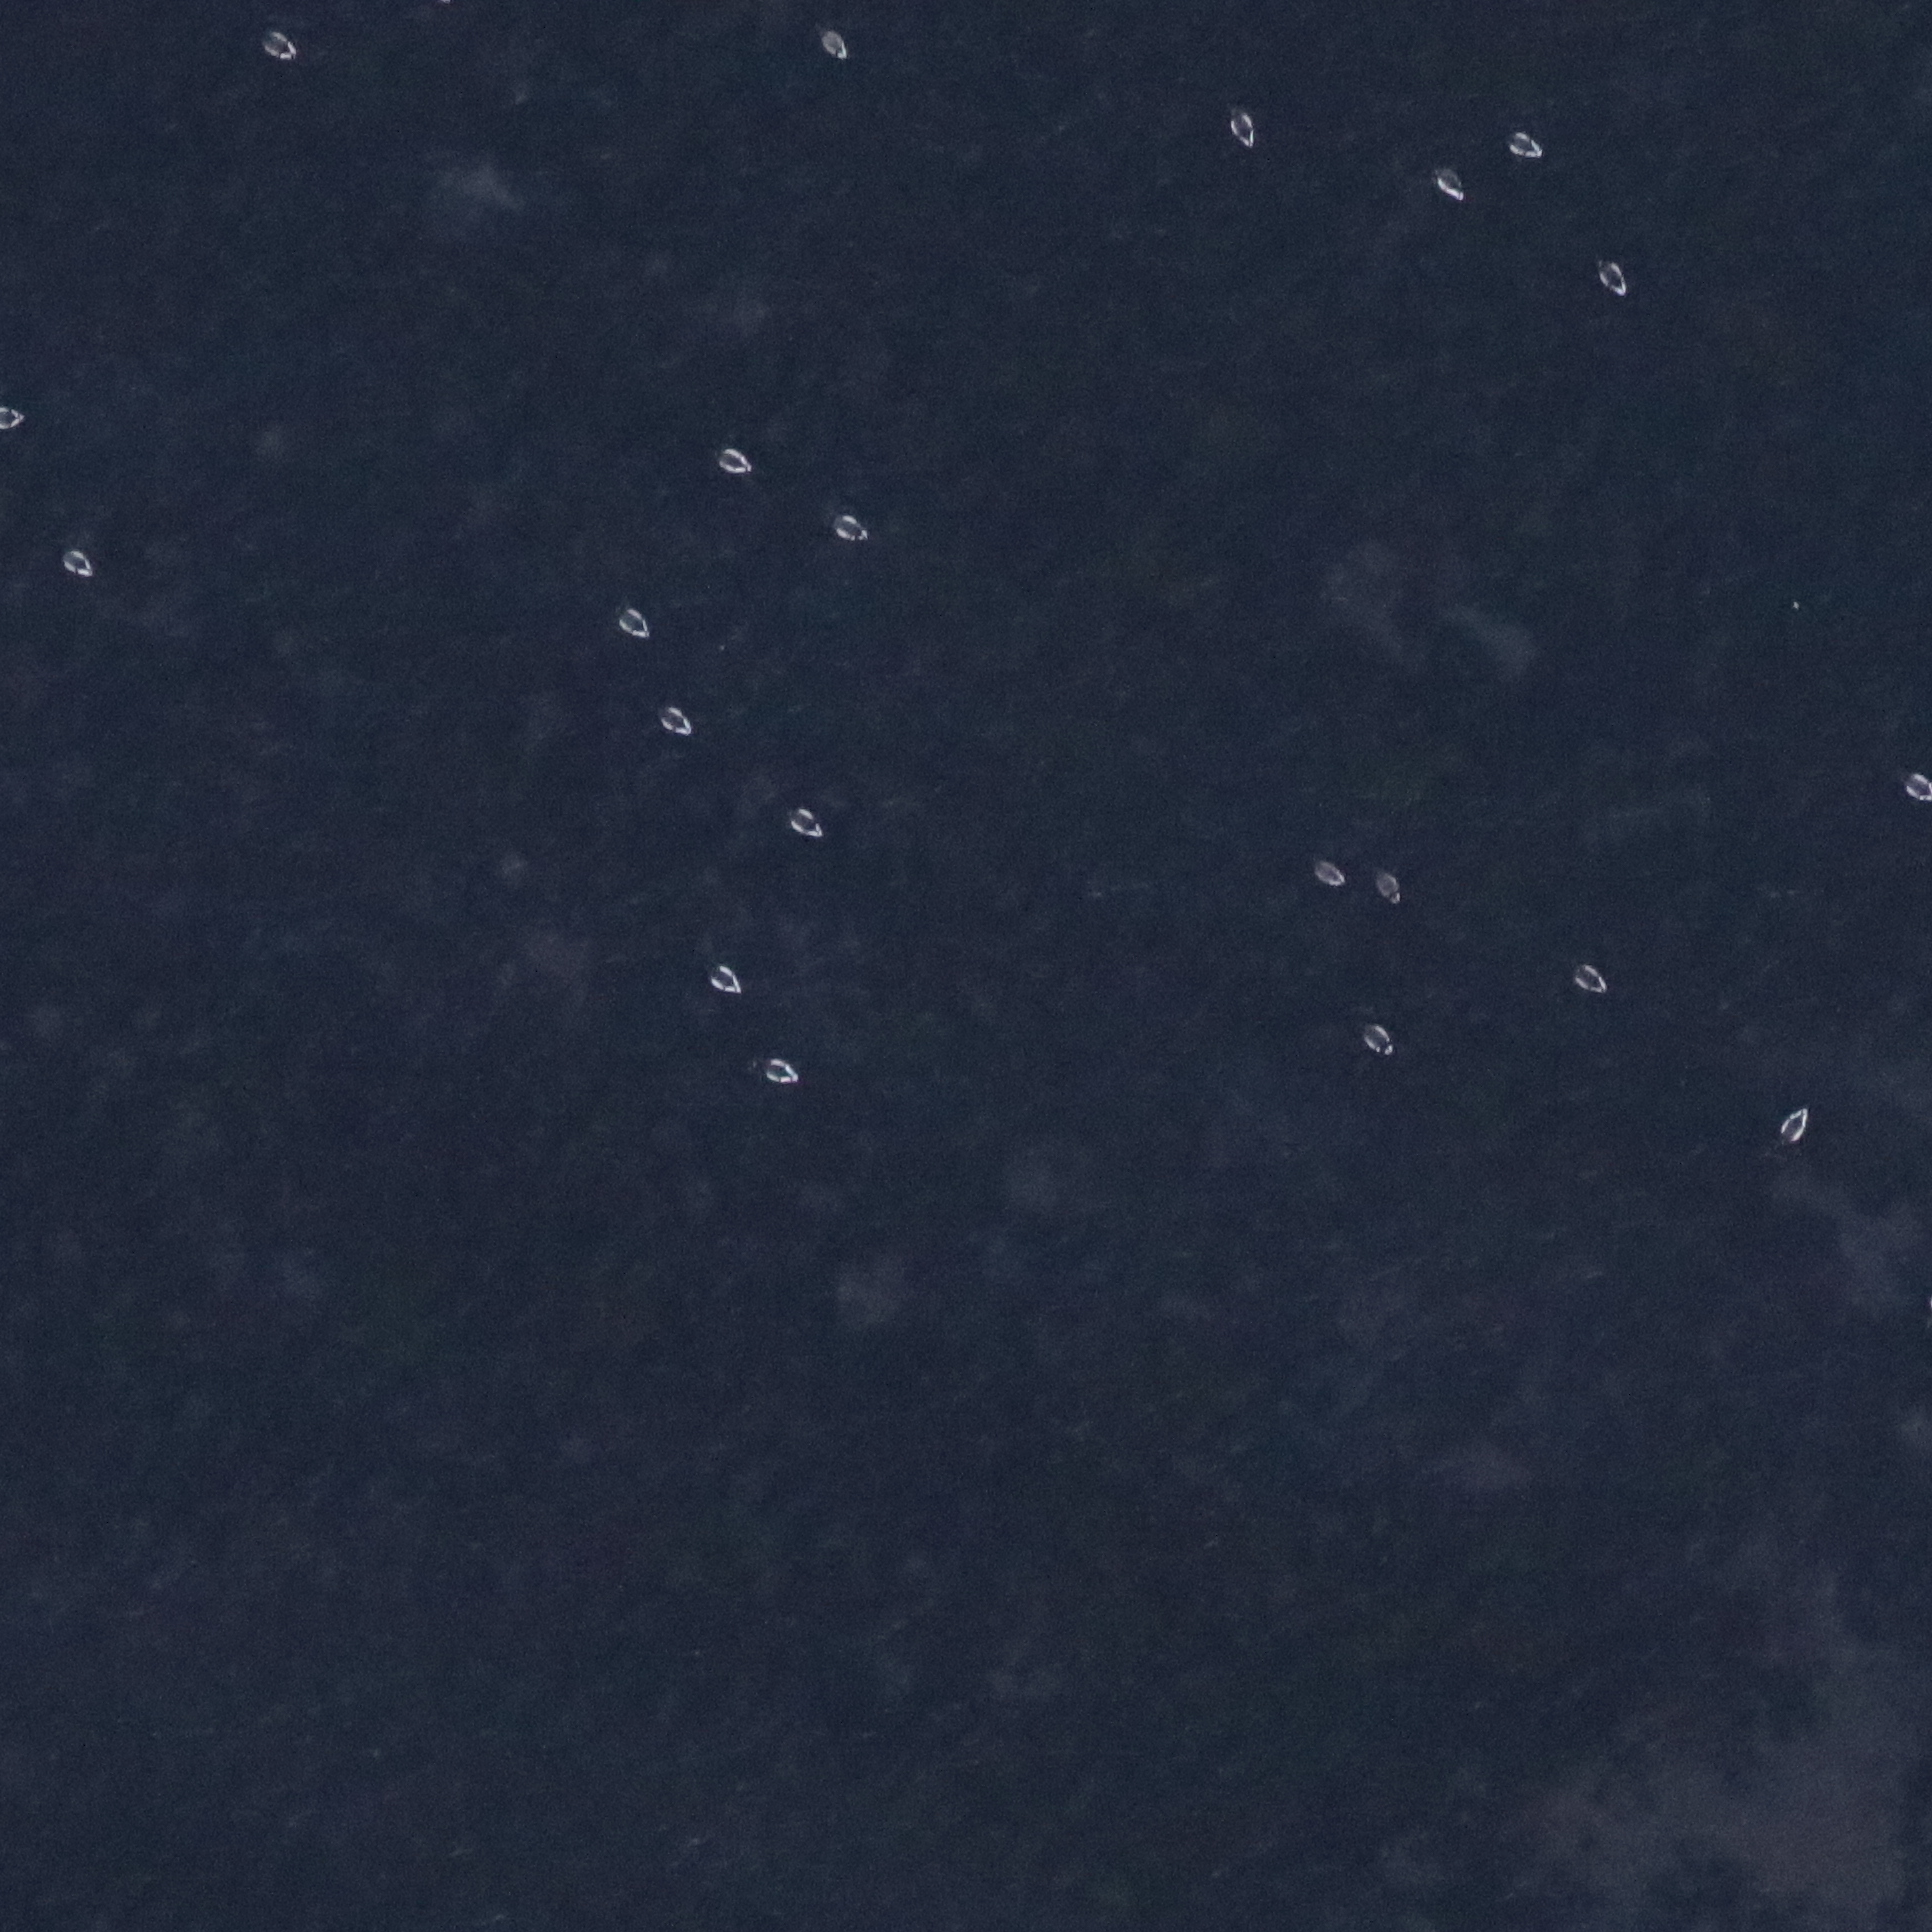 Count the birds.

21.